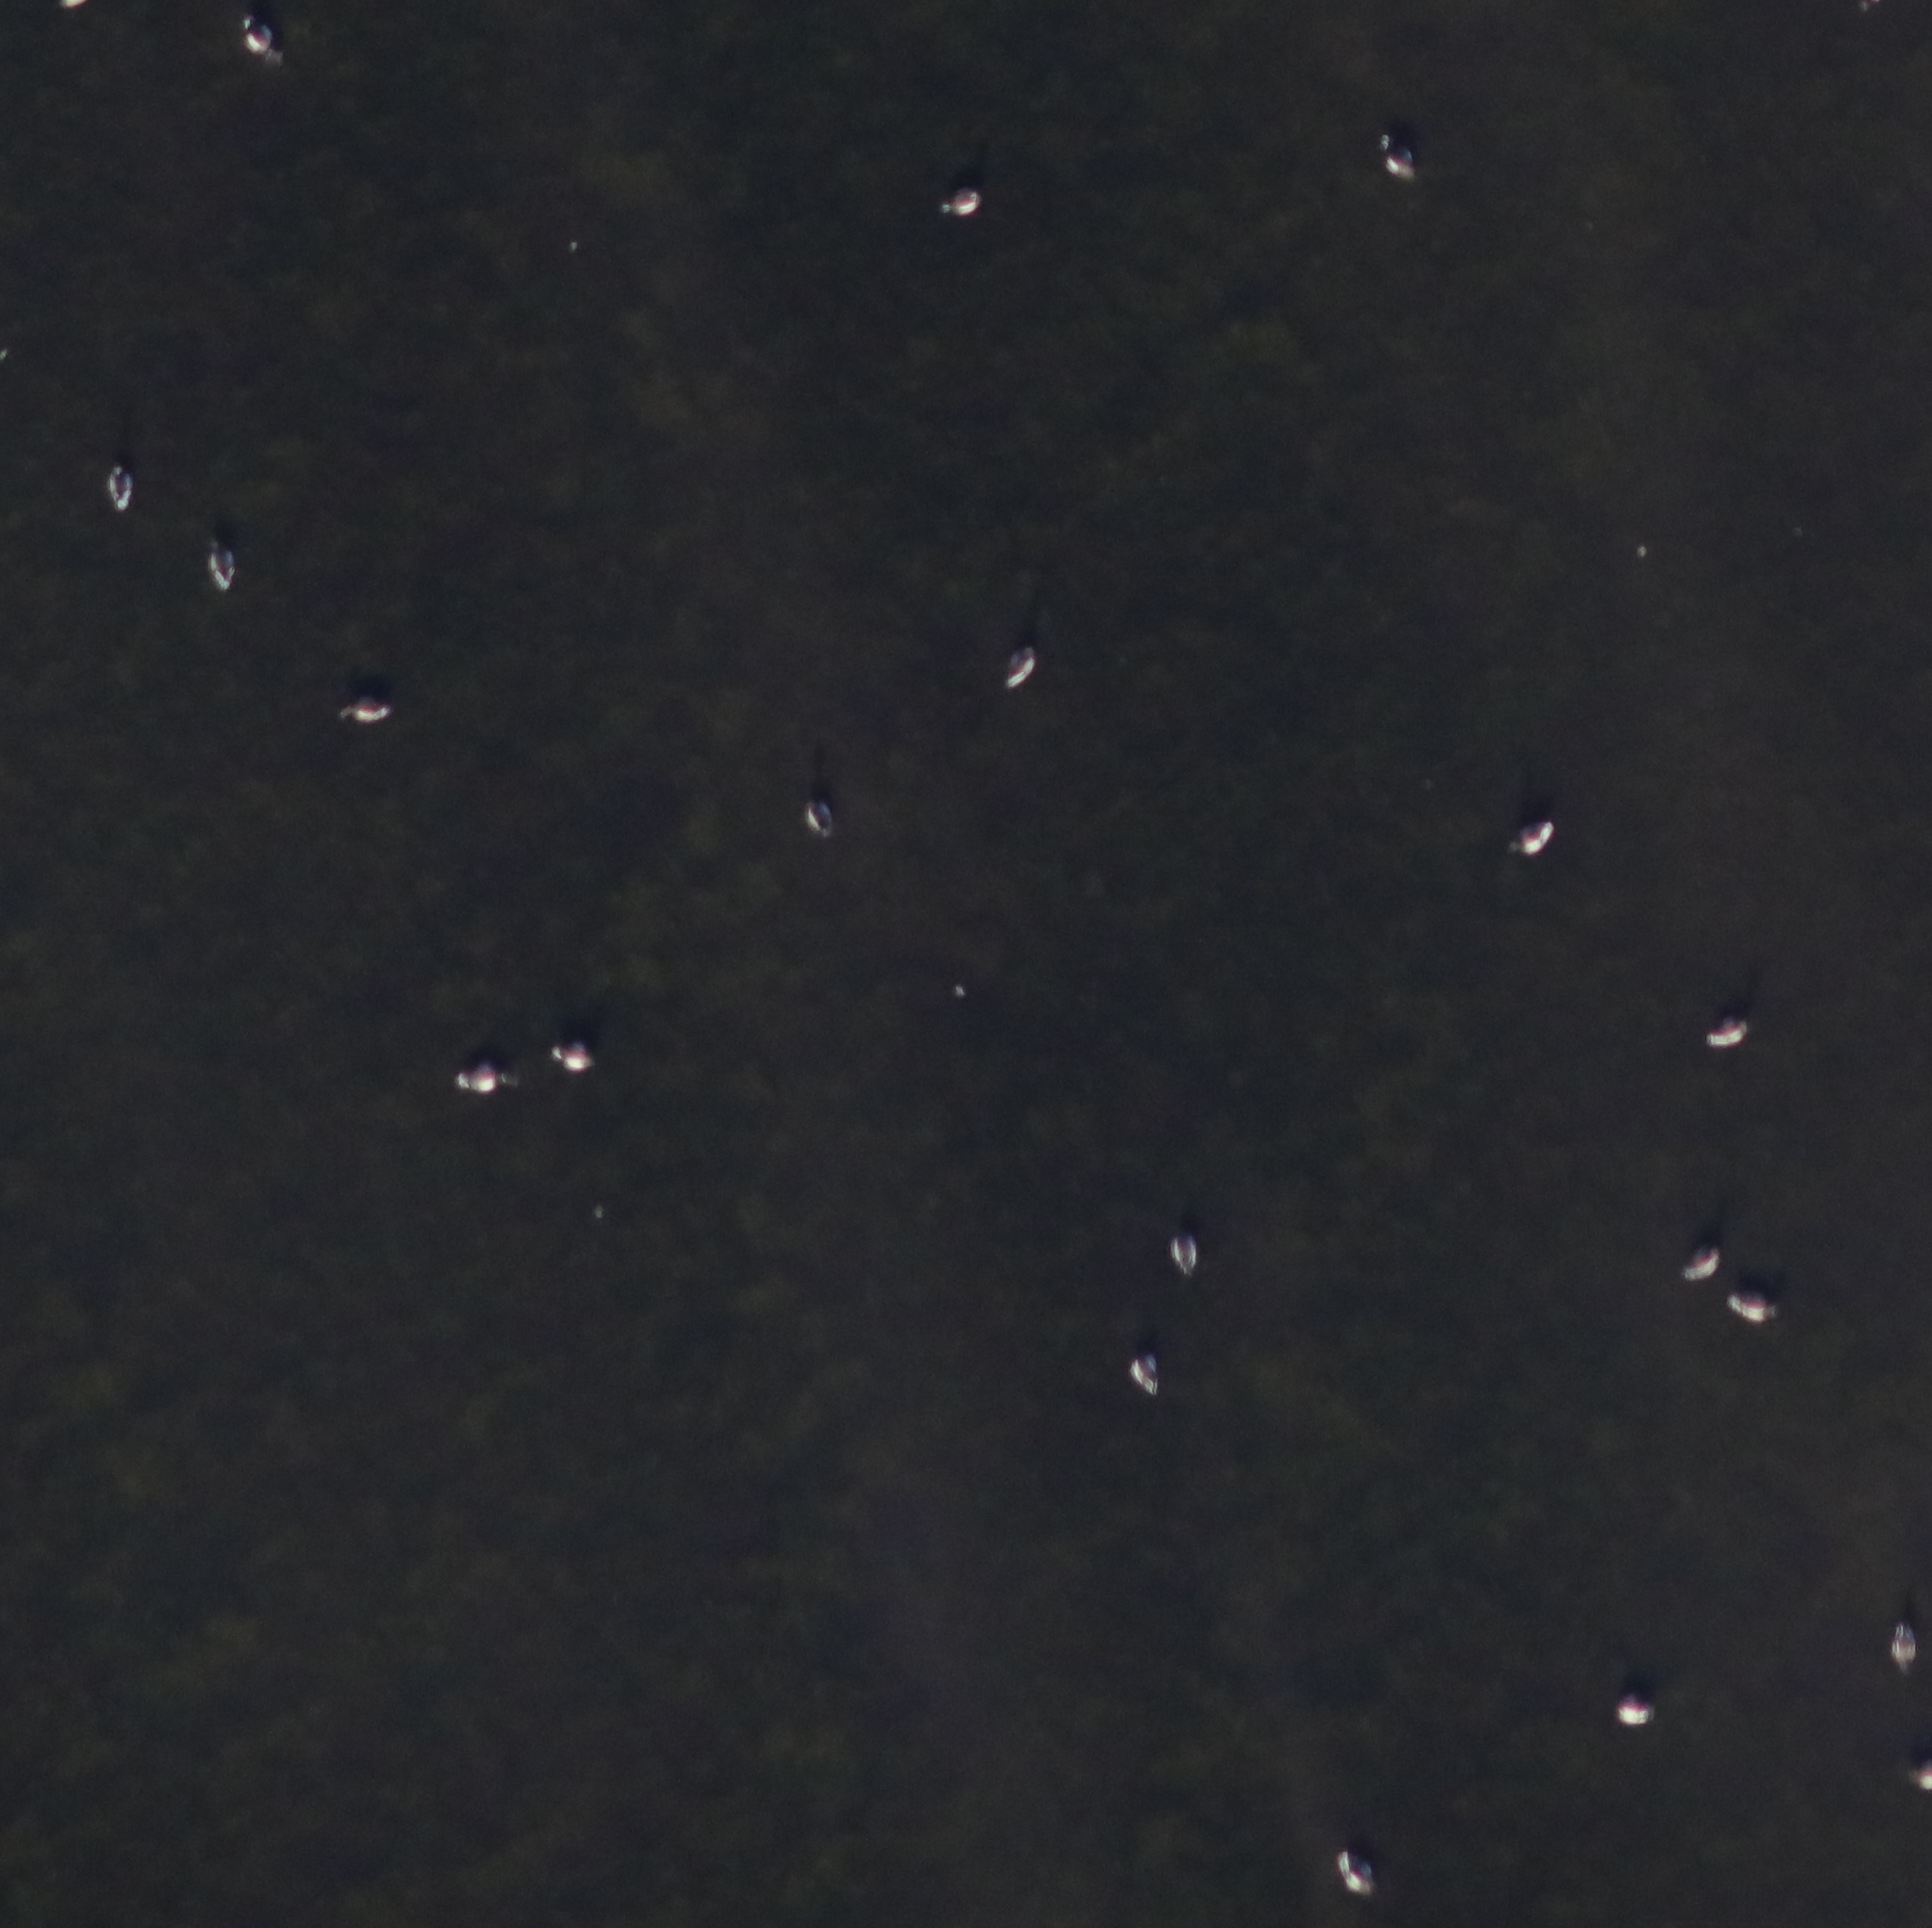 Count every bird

20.